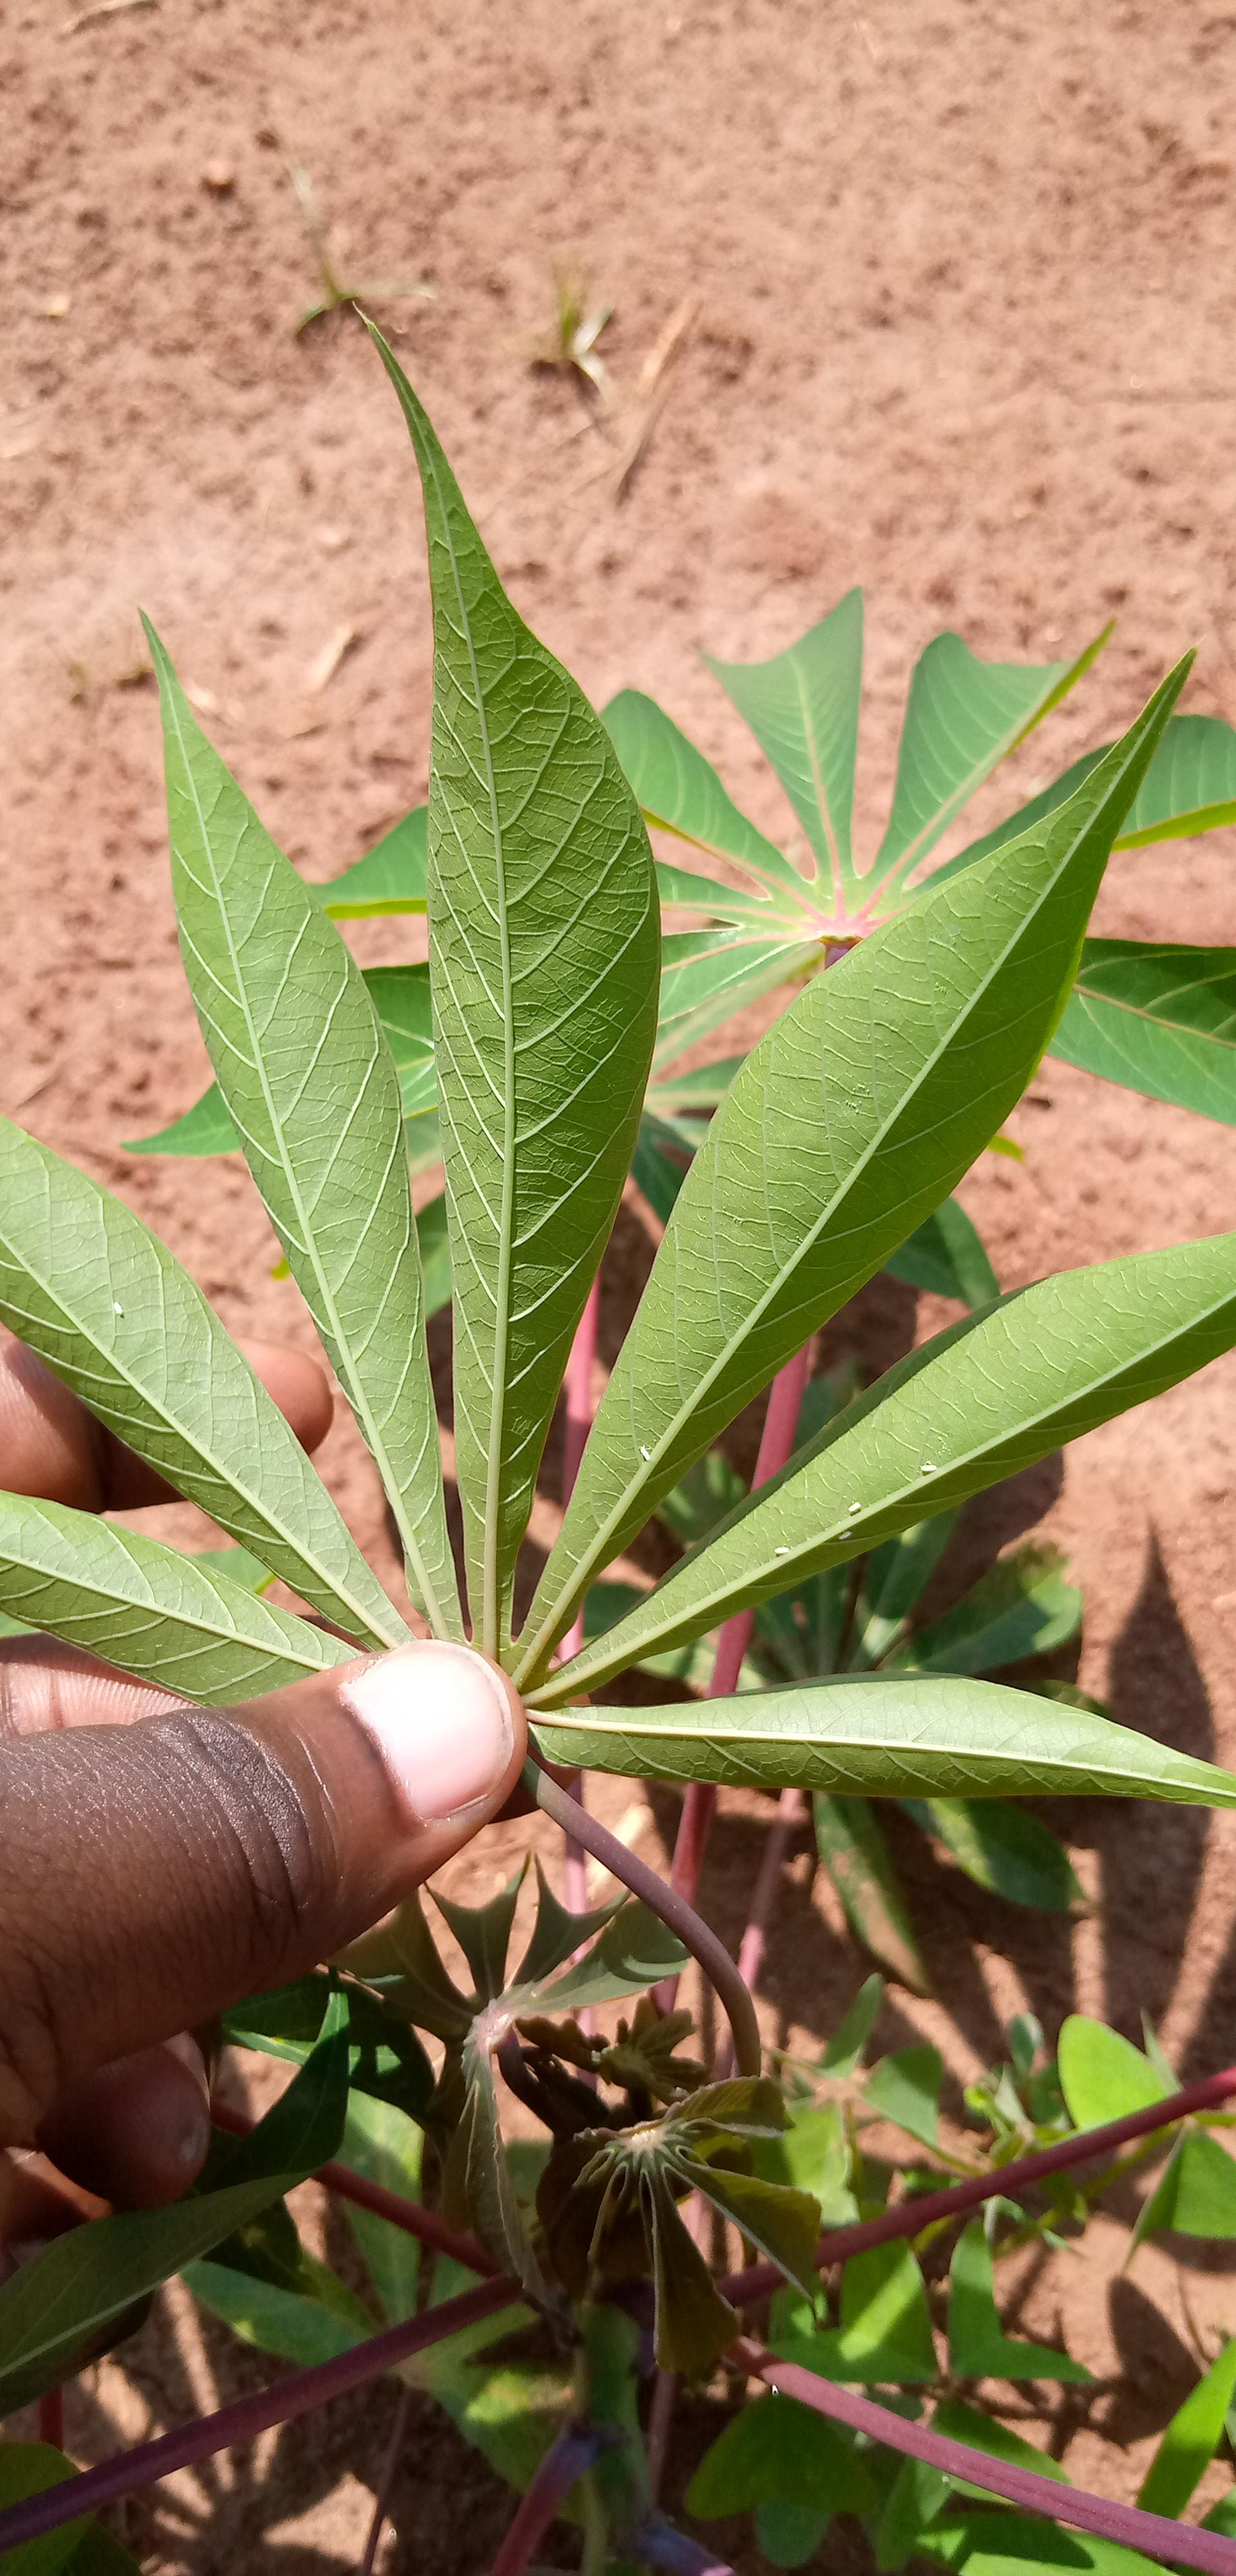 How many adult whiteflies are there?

6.